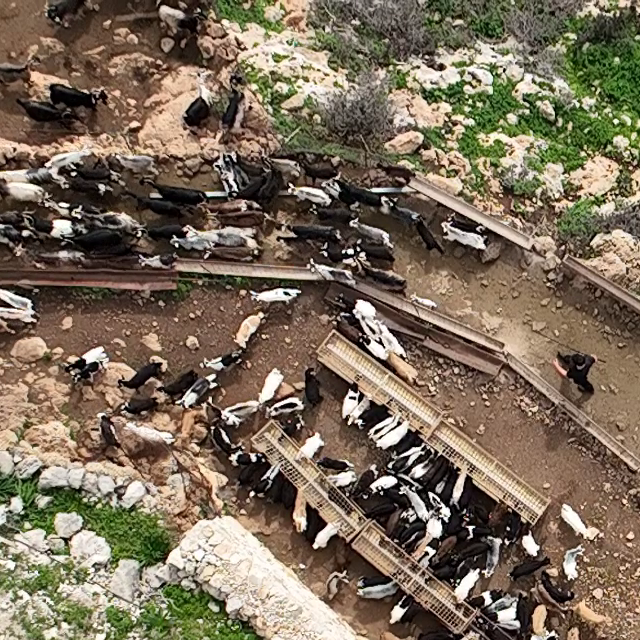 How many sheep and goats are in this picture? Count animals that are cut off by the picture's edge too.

163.